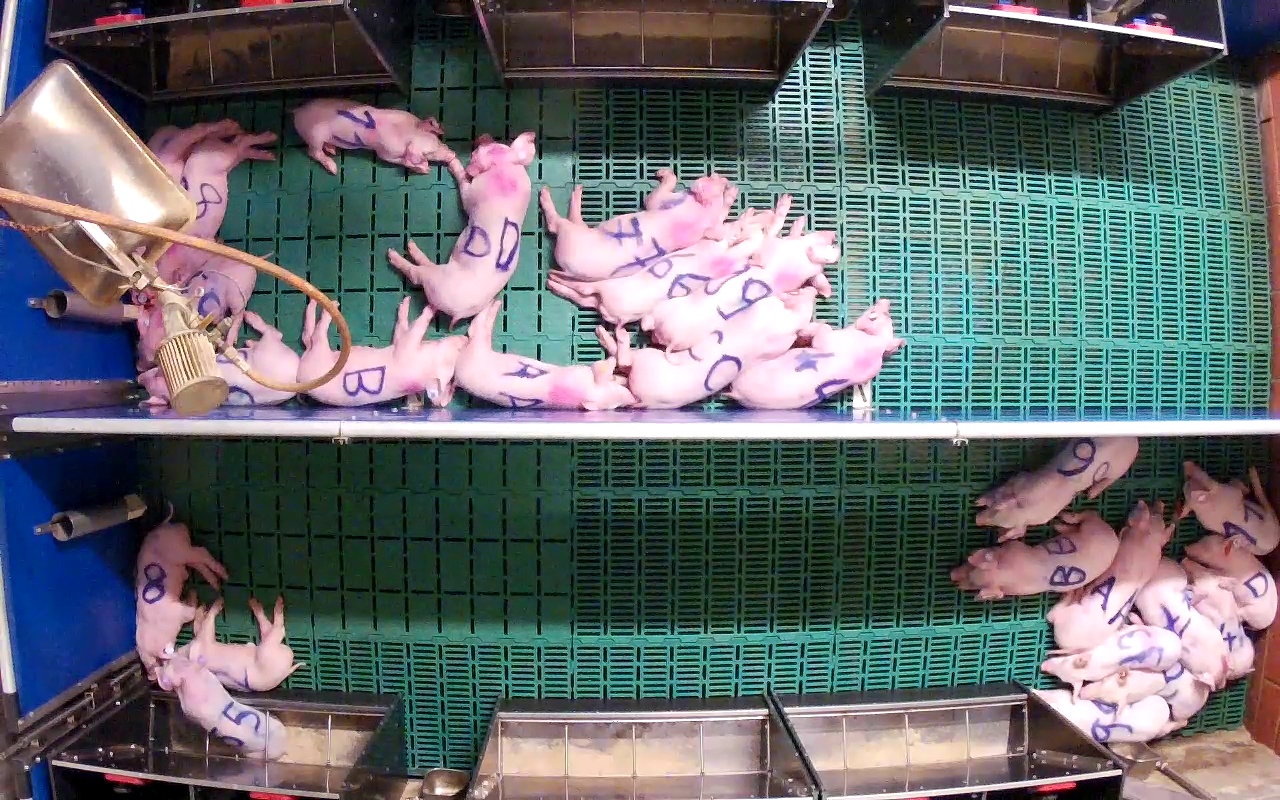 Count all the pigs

26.